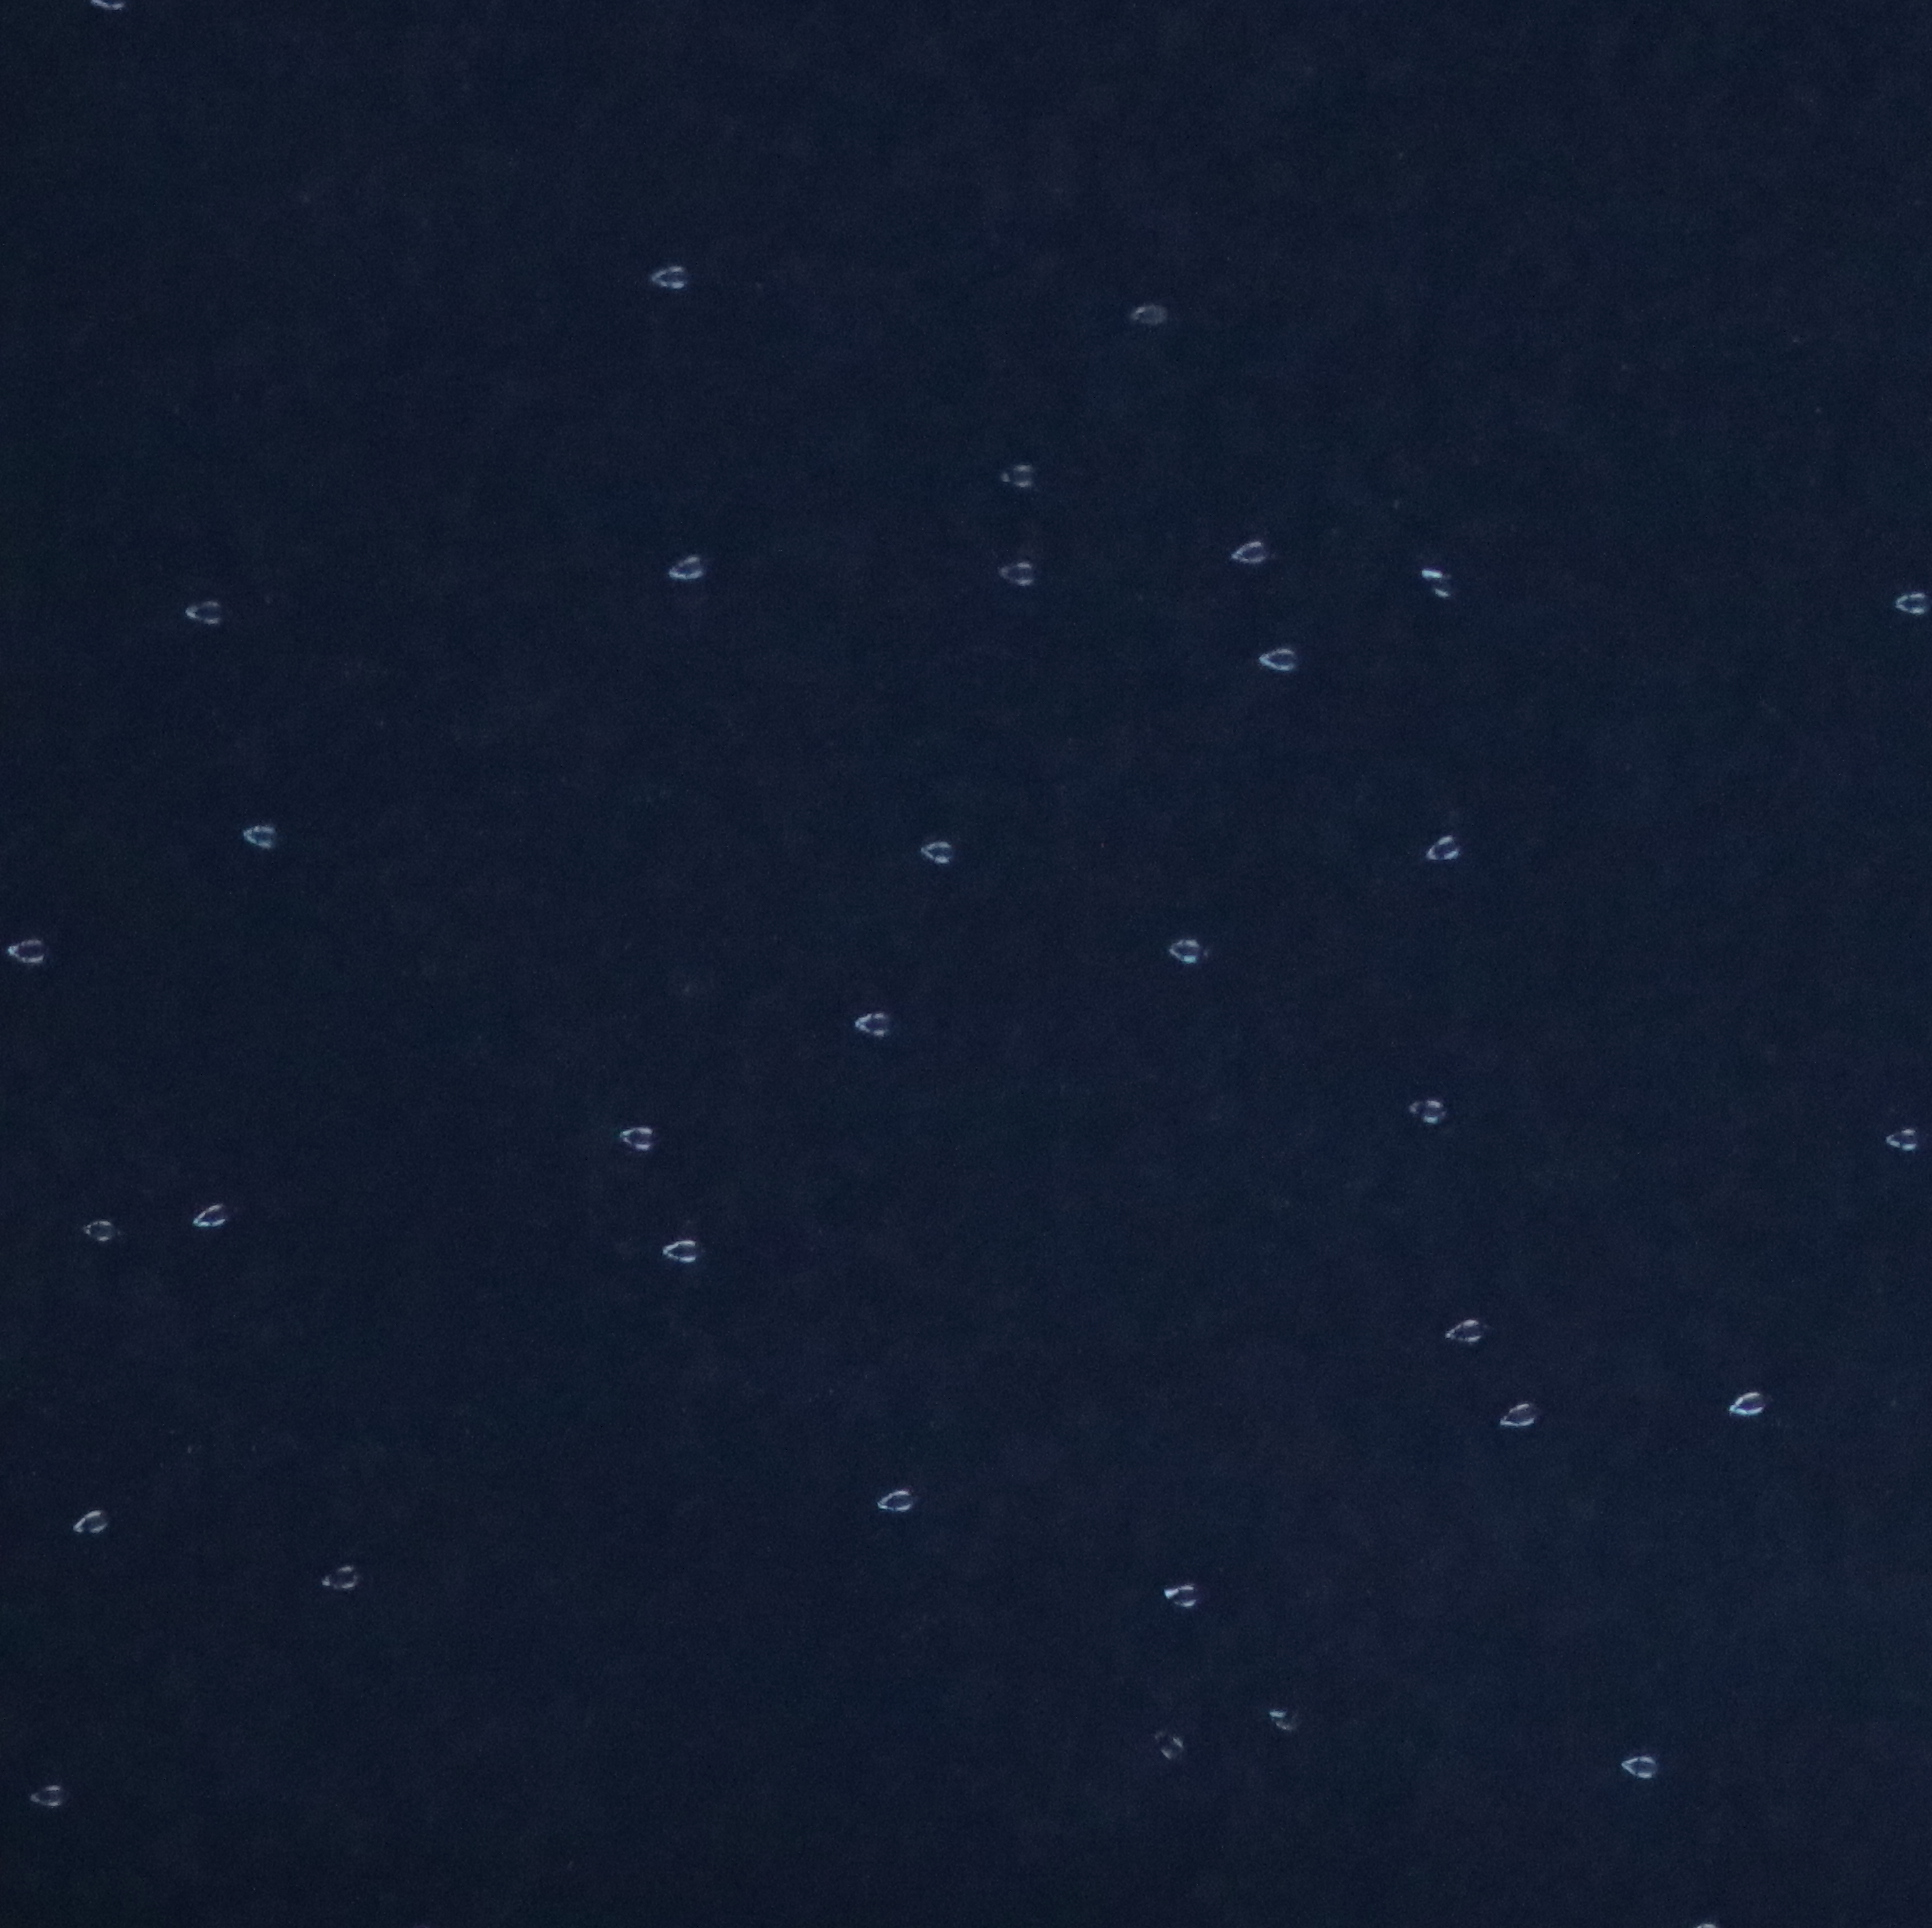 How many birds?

33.